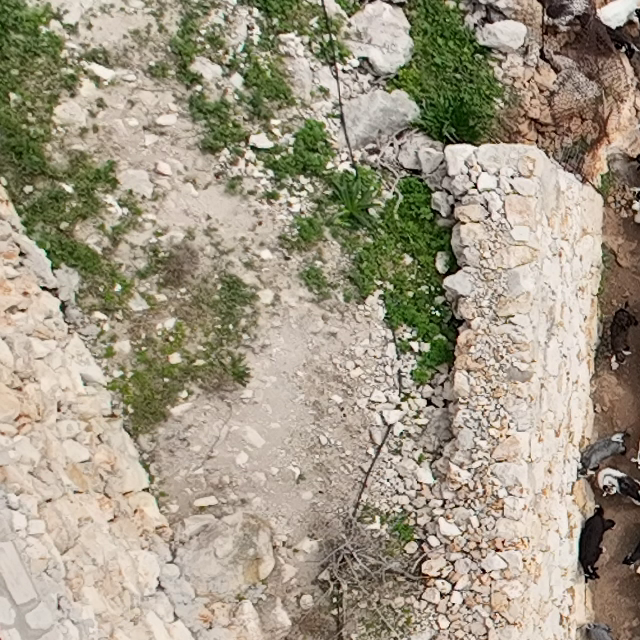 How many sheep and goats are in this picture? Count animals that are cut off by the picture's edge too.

10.